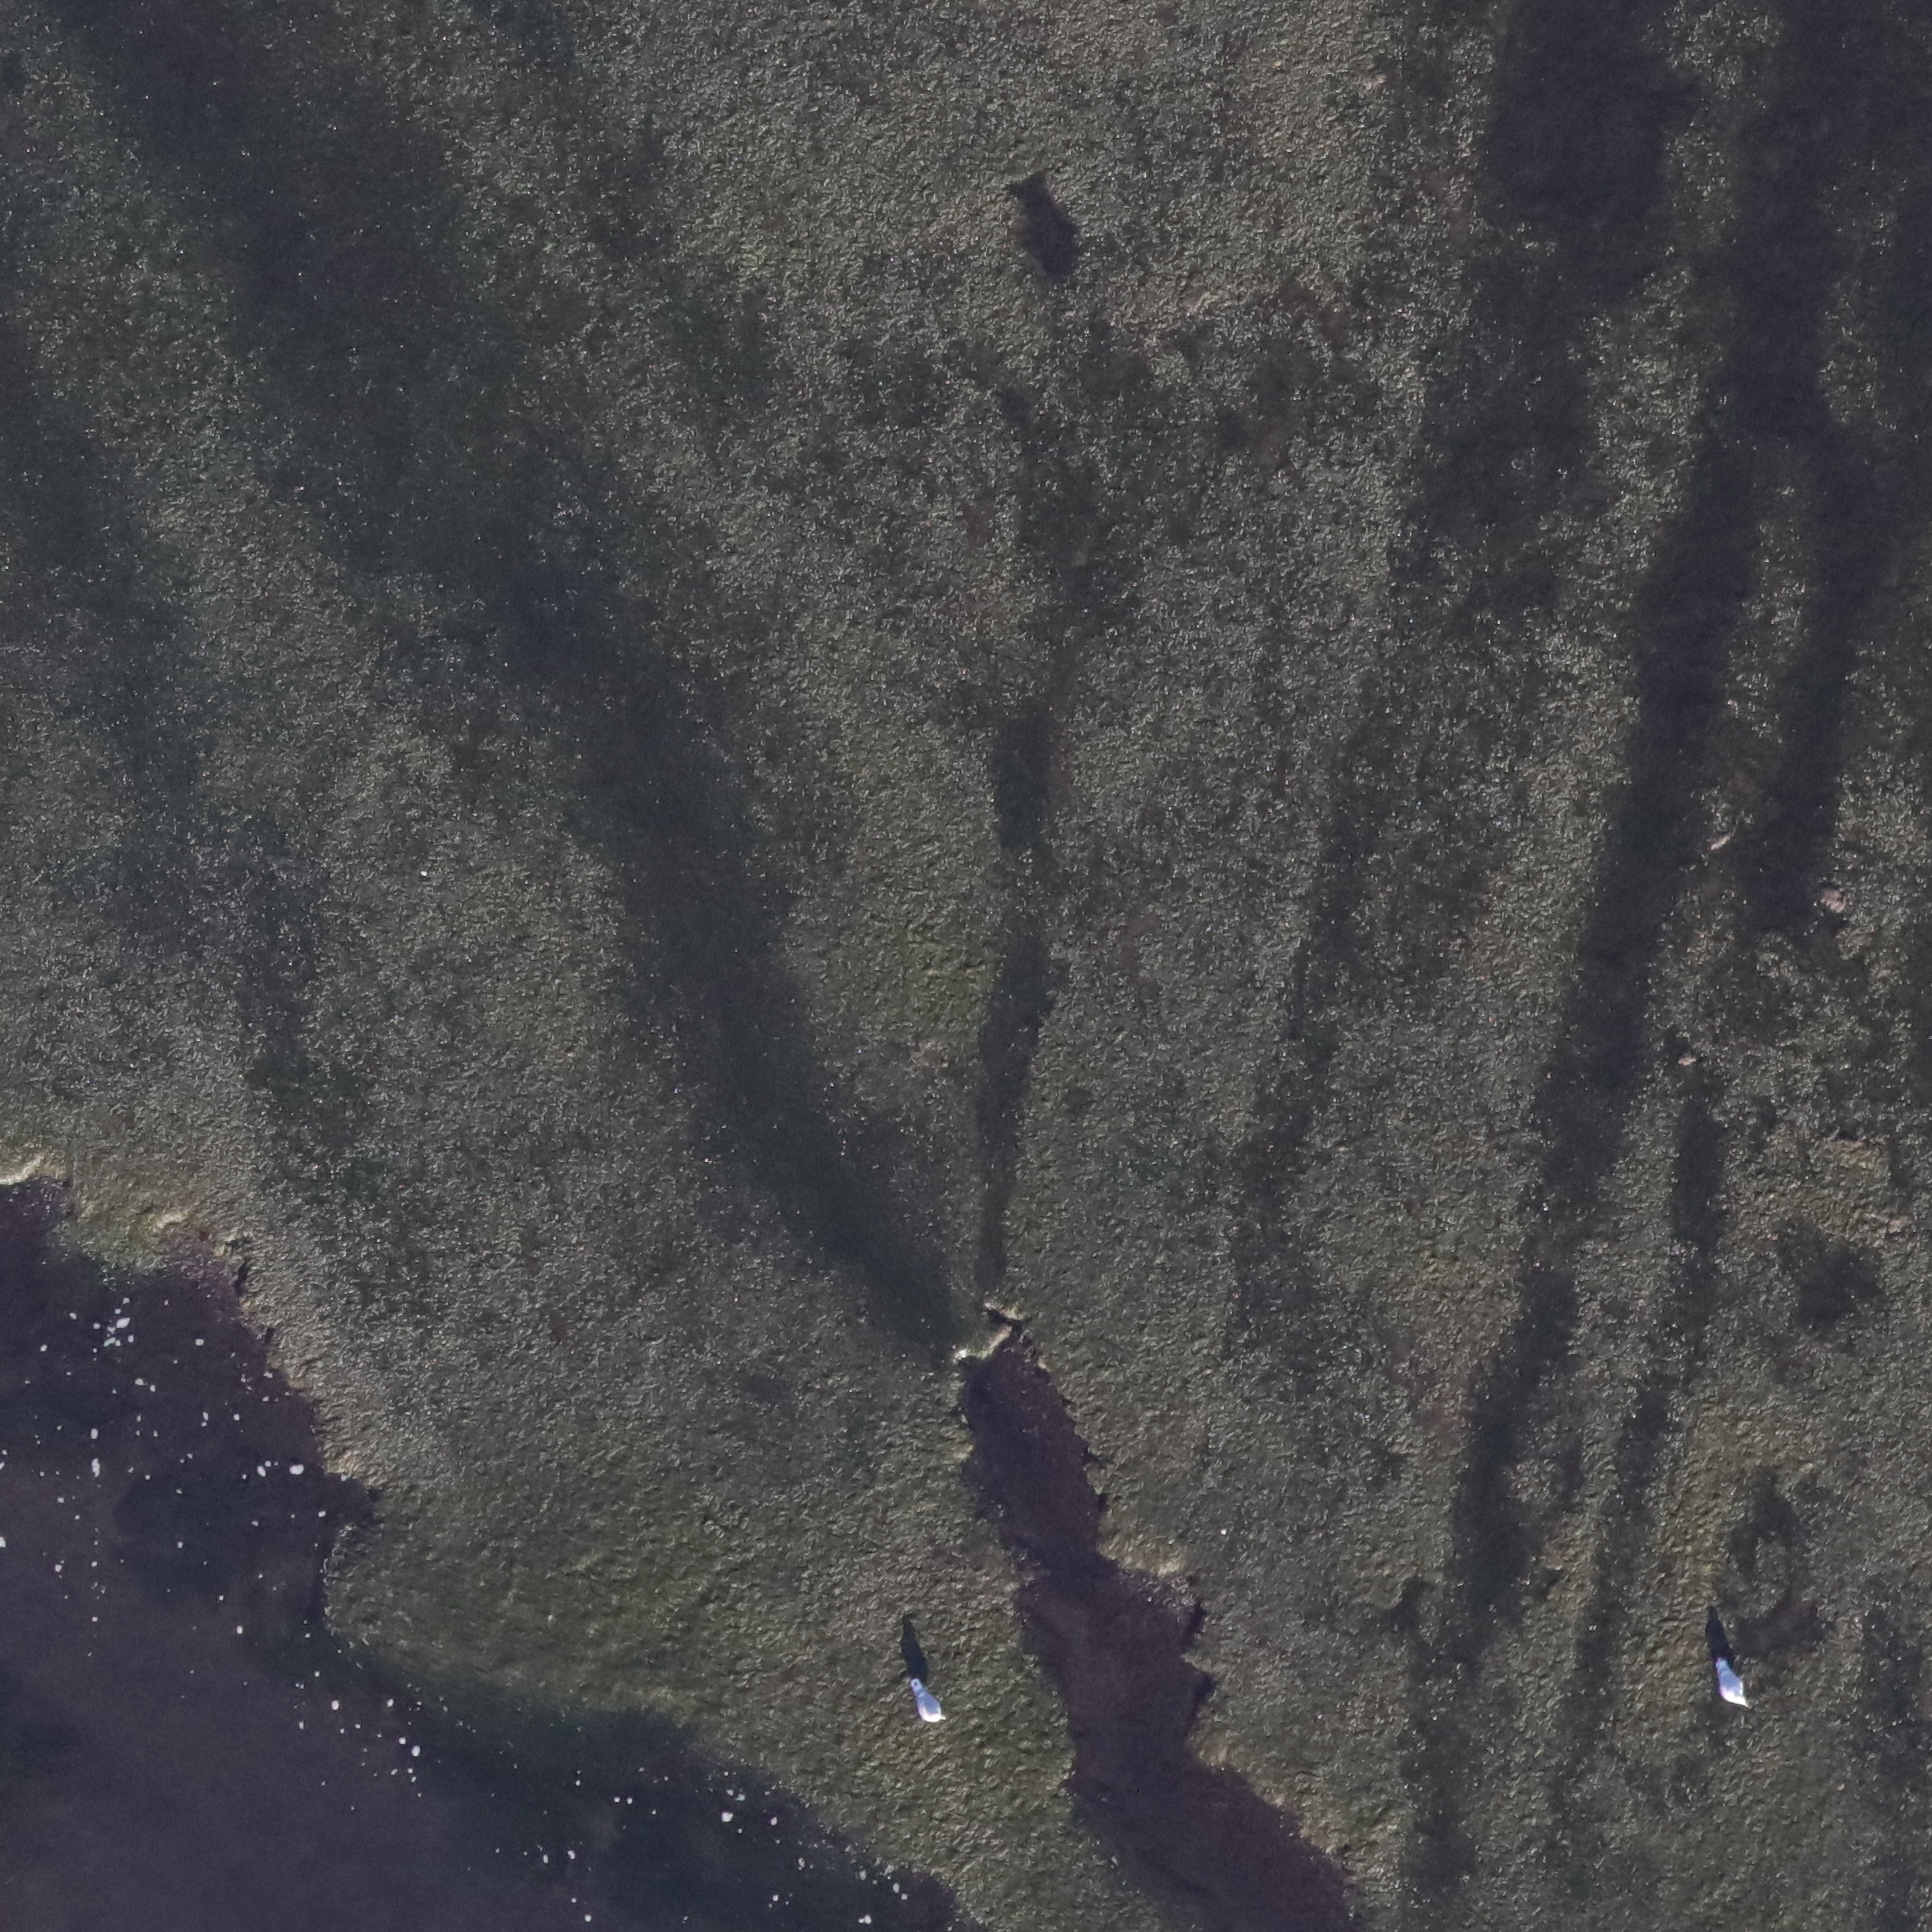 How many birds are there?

2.